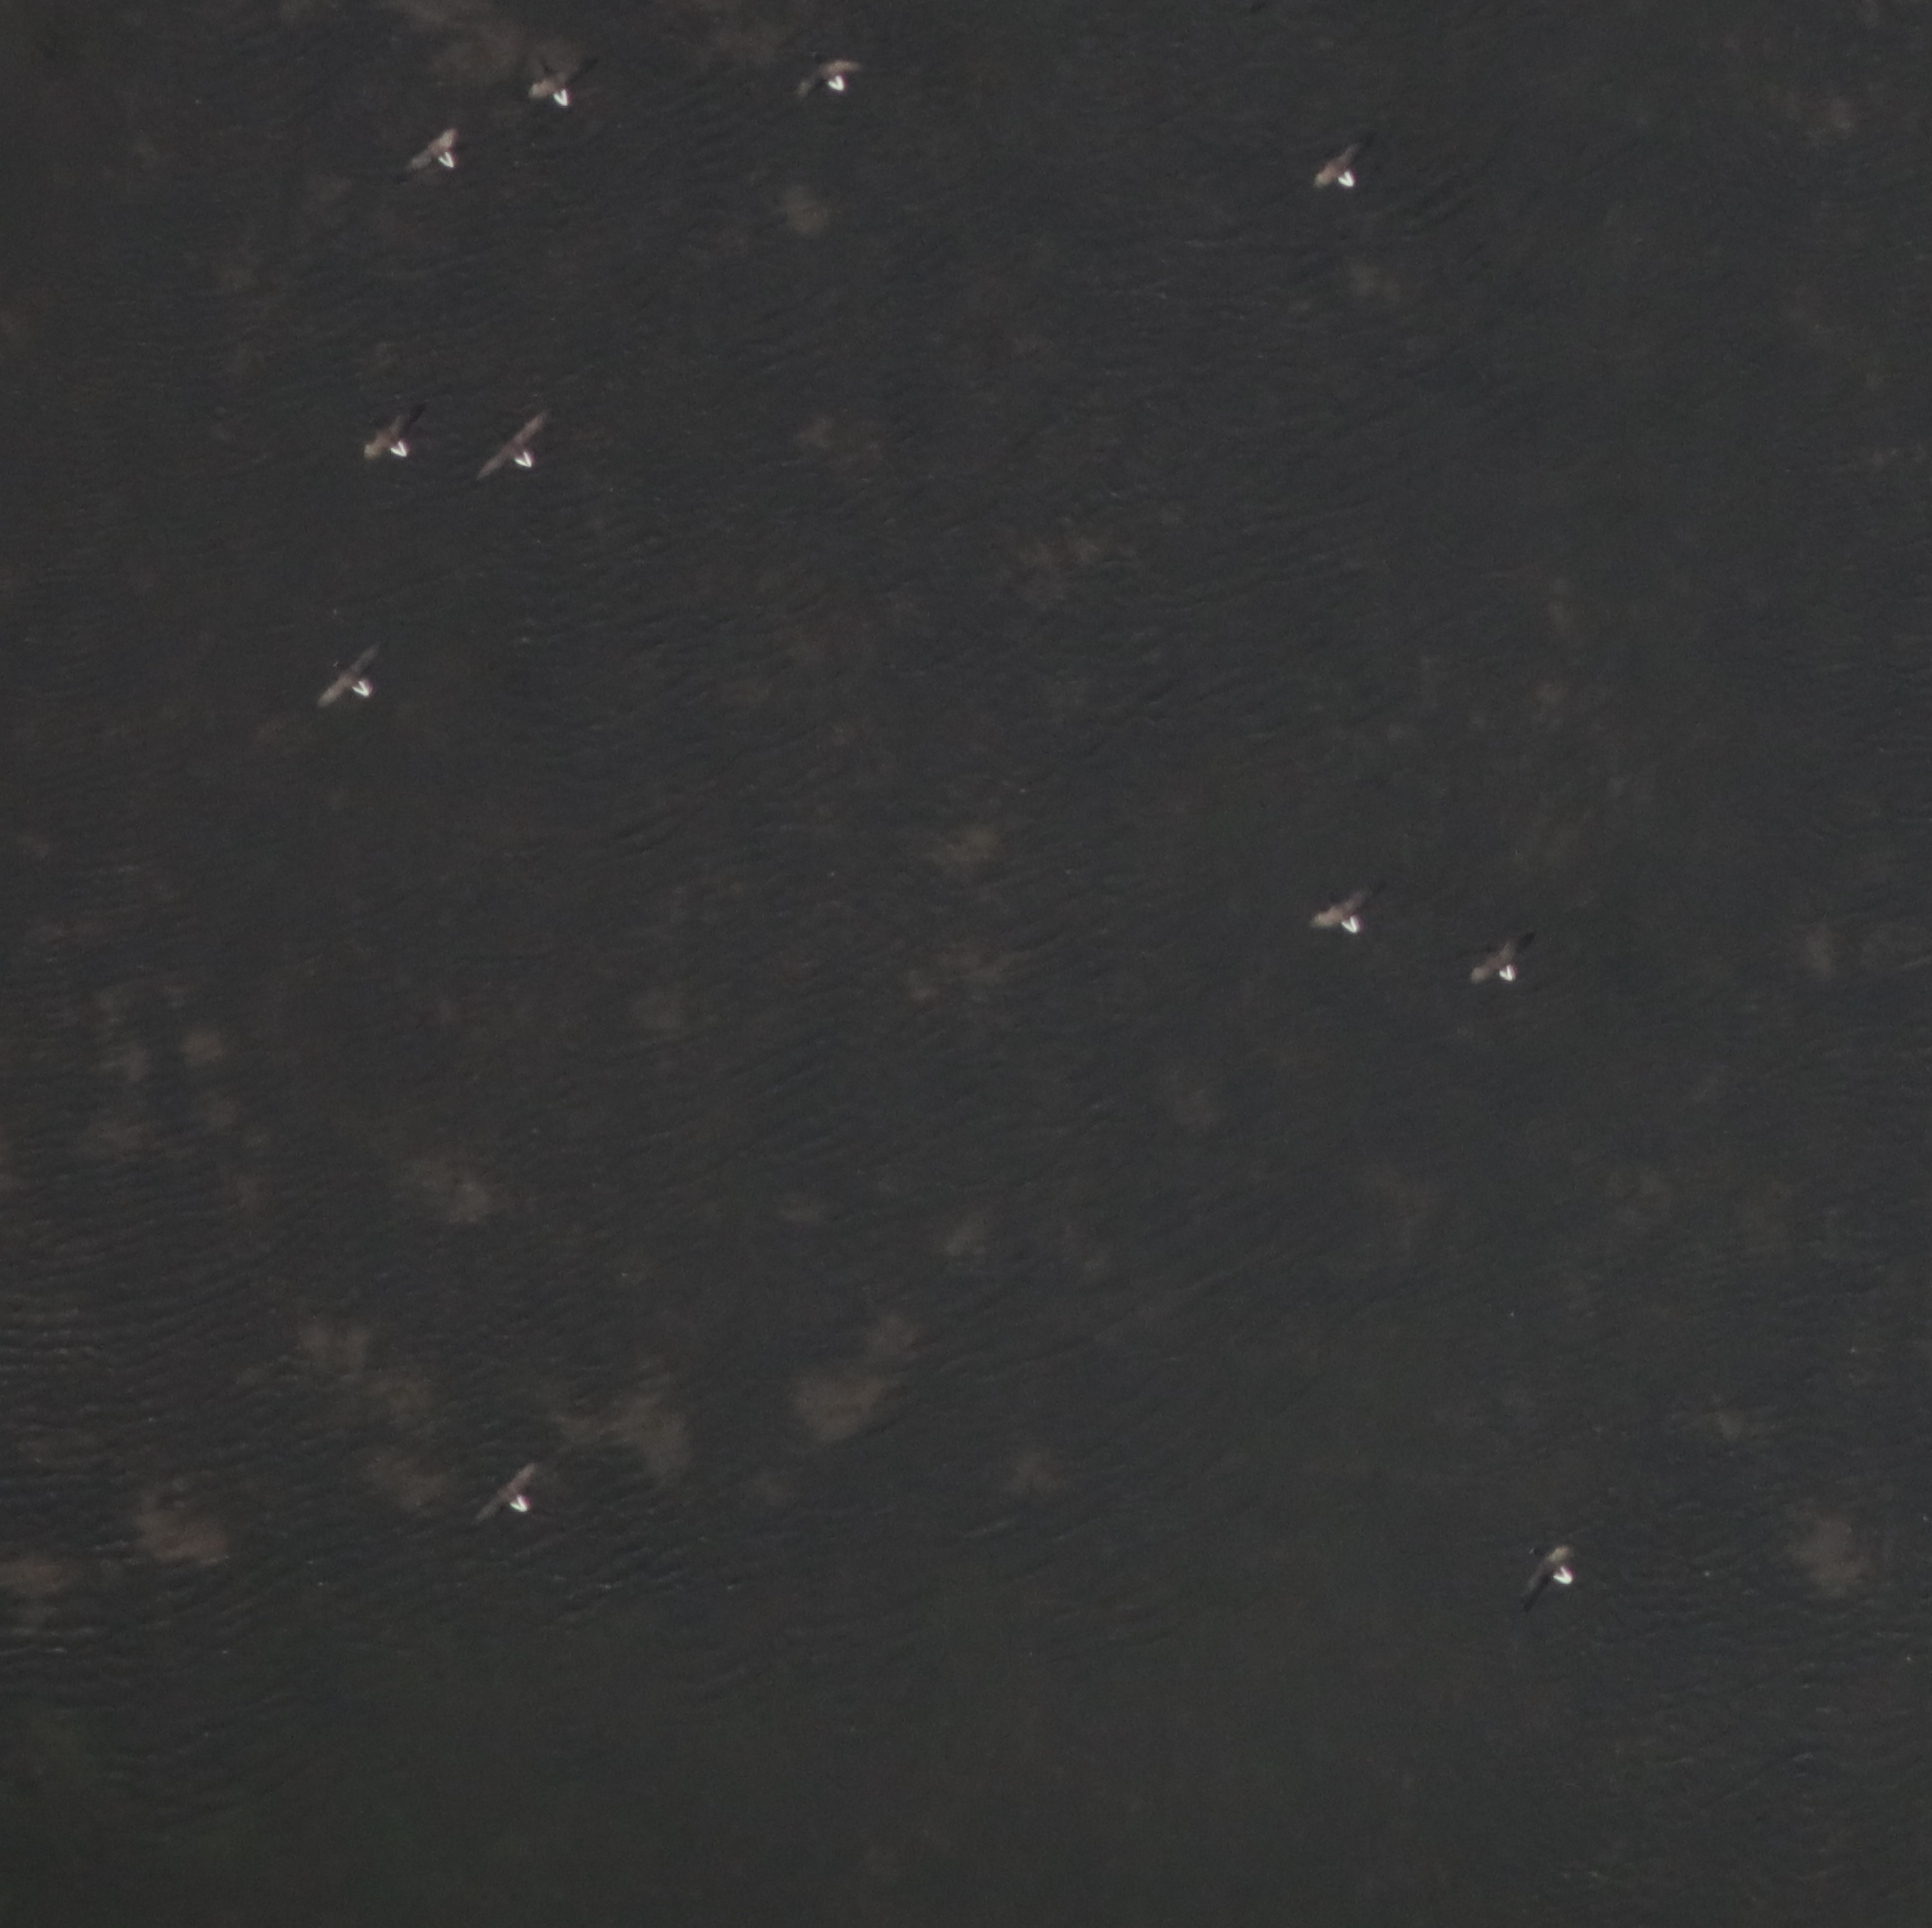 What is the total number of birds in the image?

11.